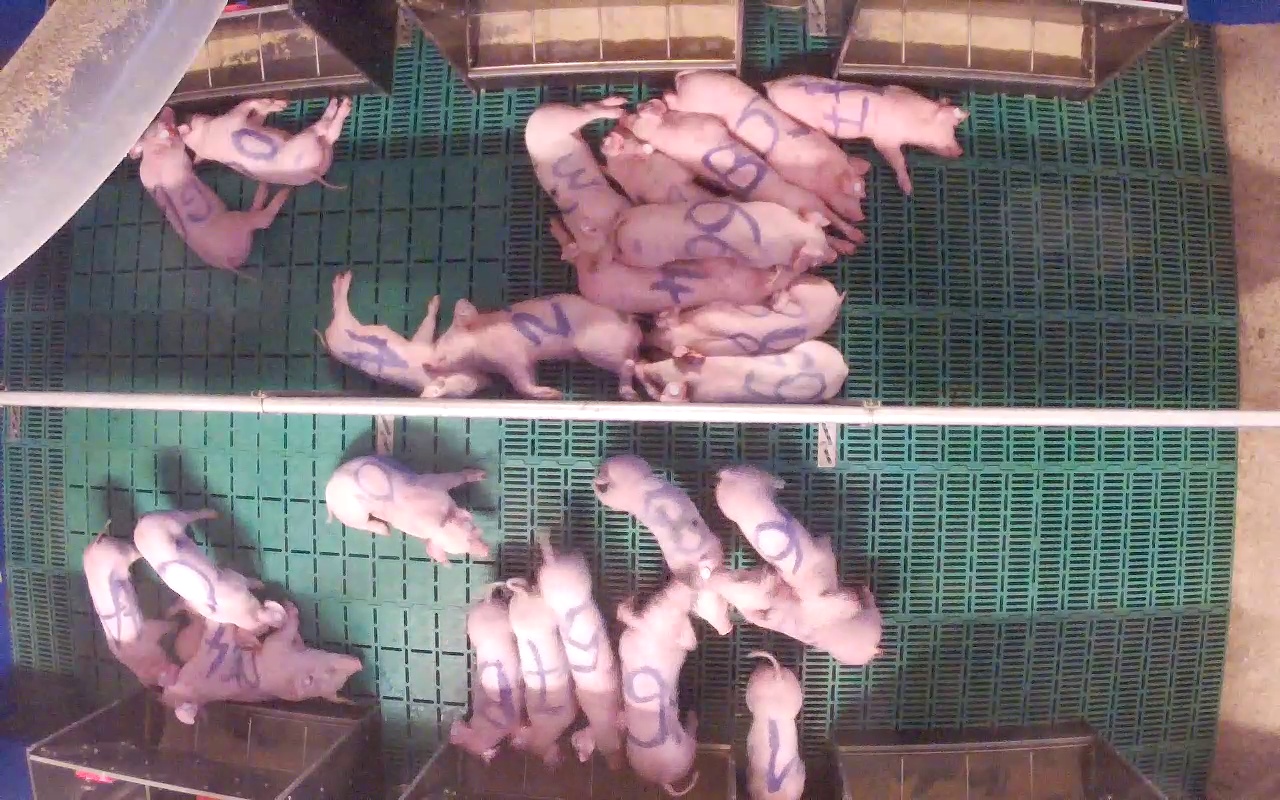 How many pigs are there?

26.